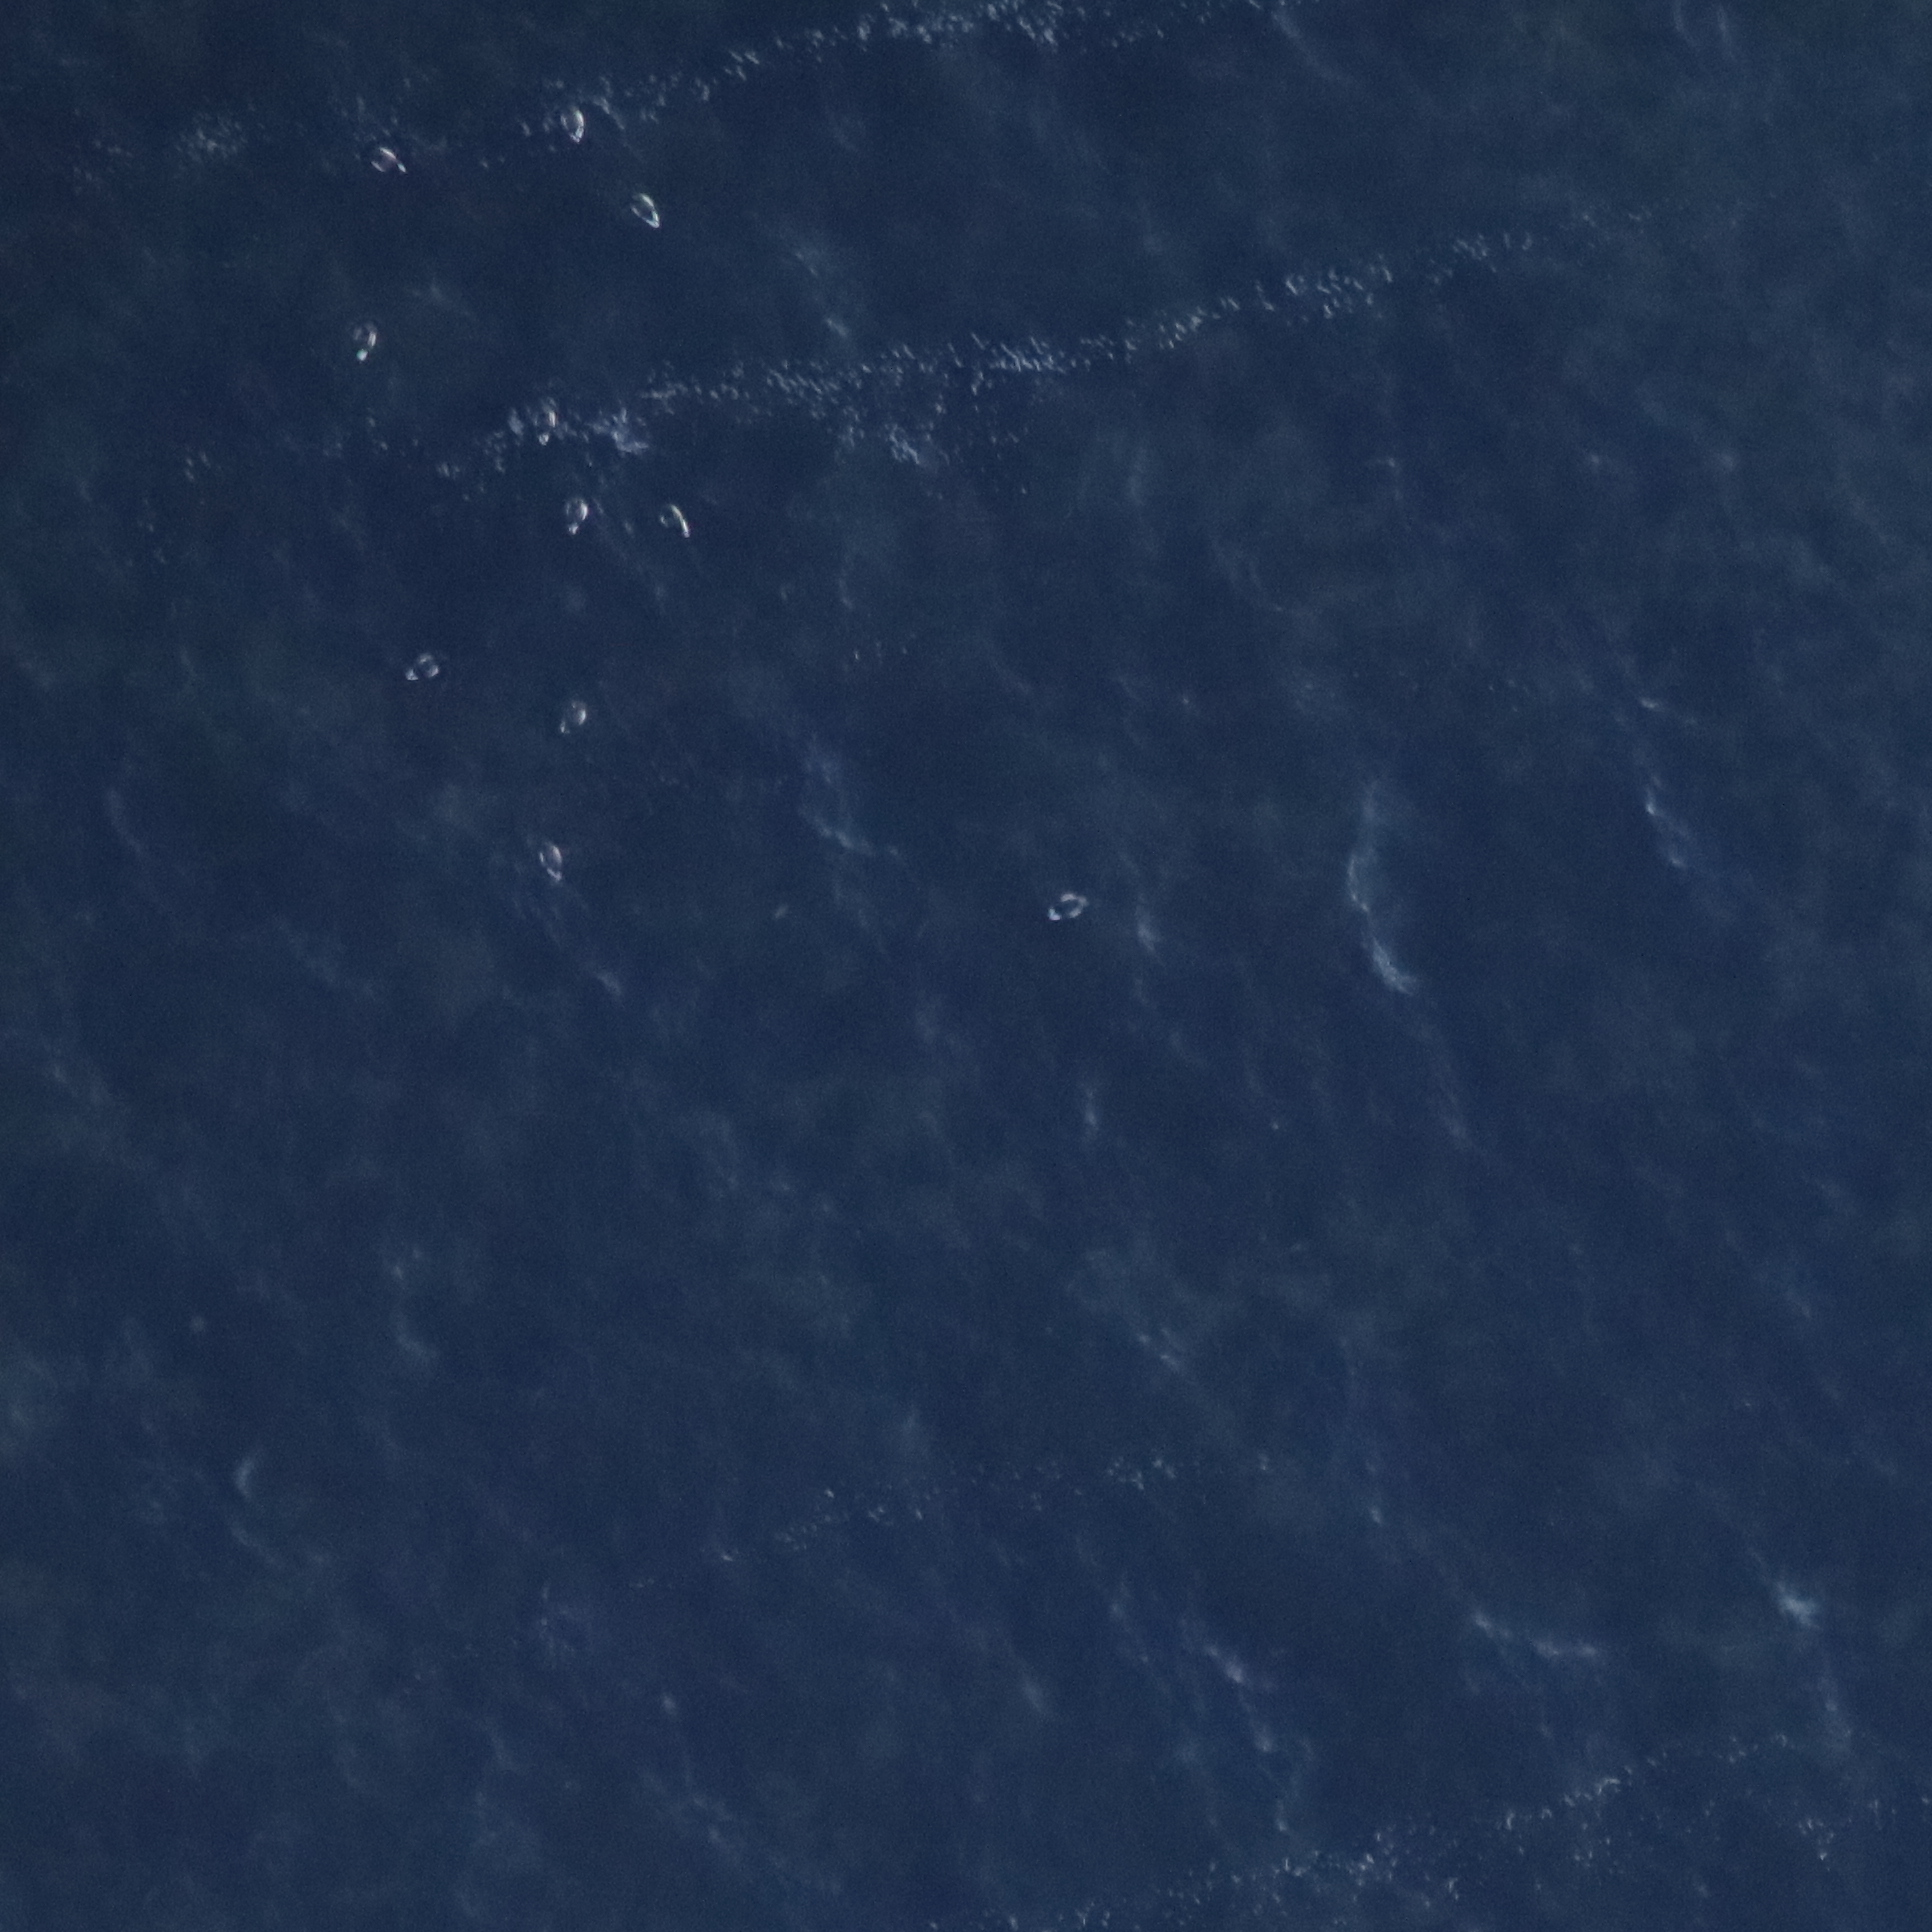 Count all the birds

11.